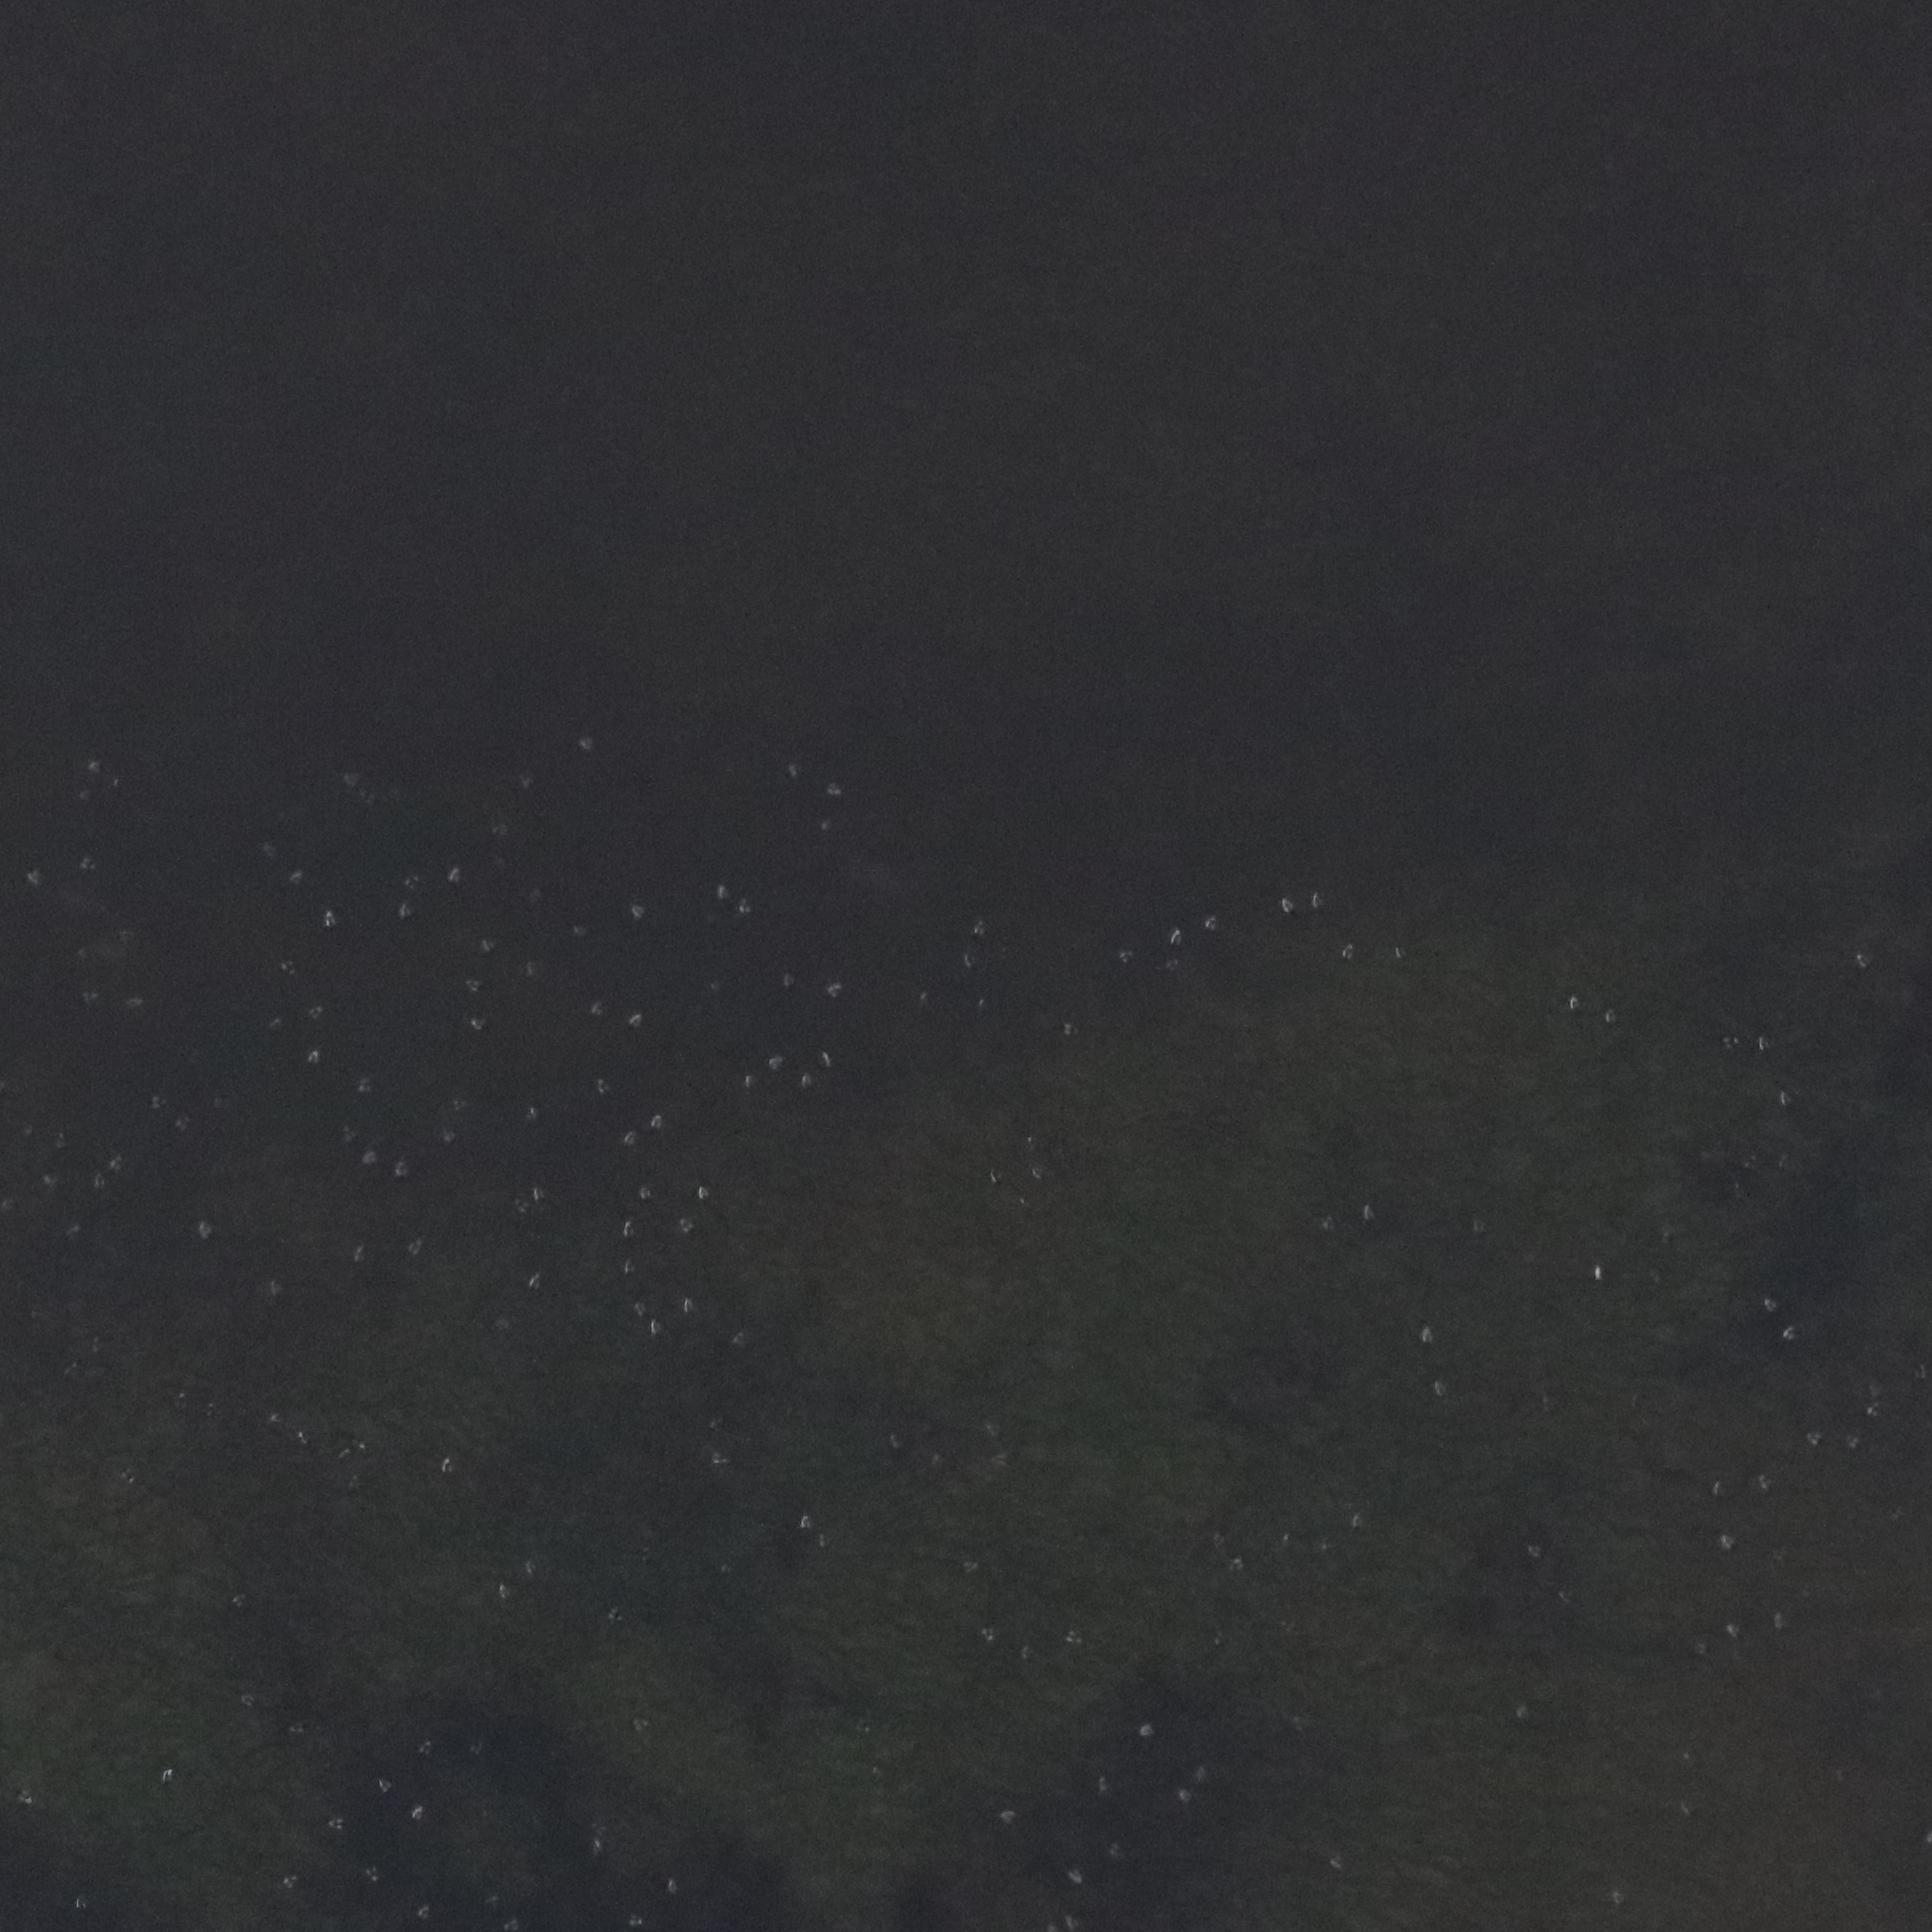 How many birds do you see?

185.